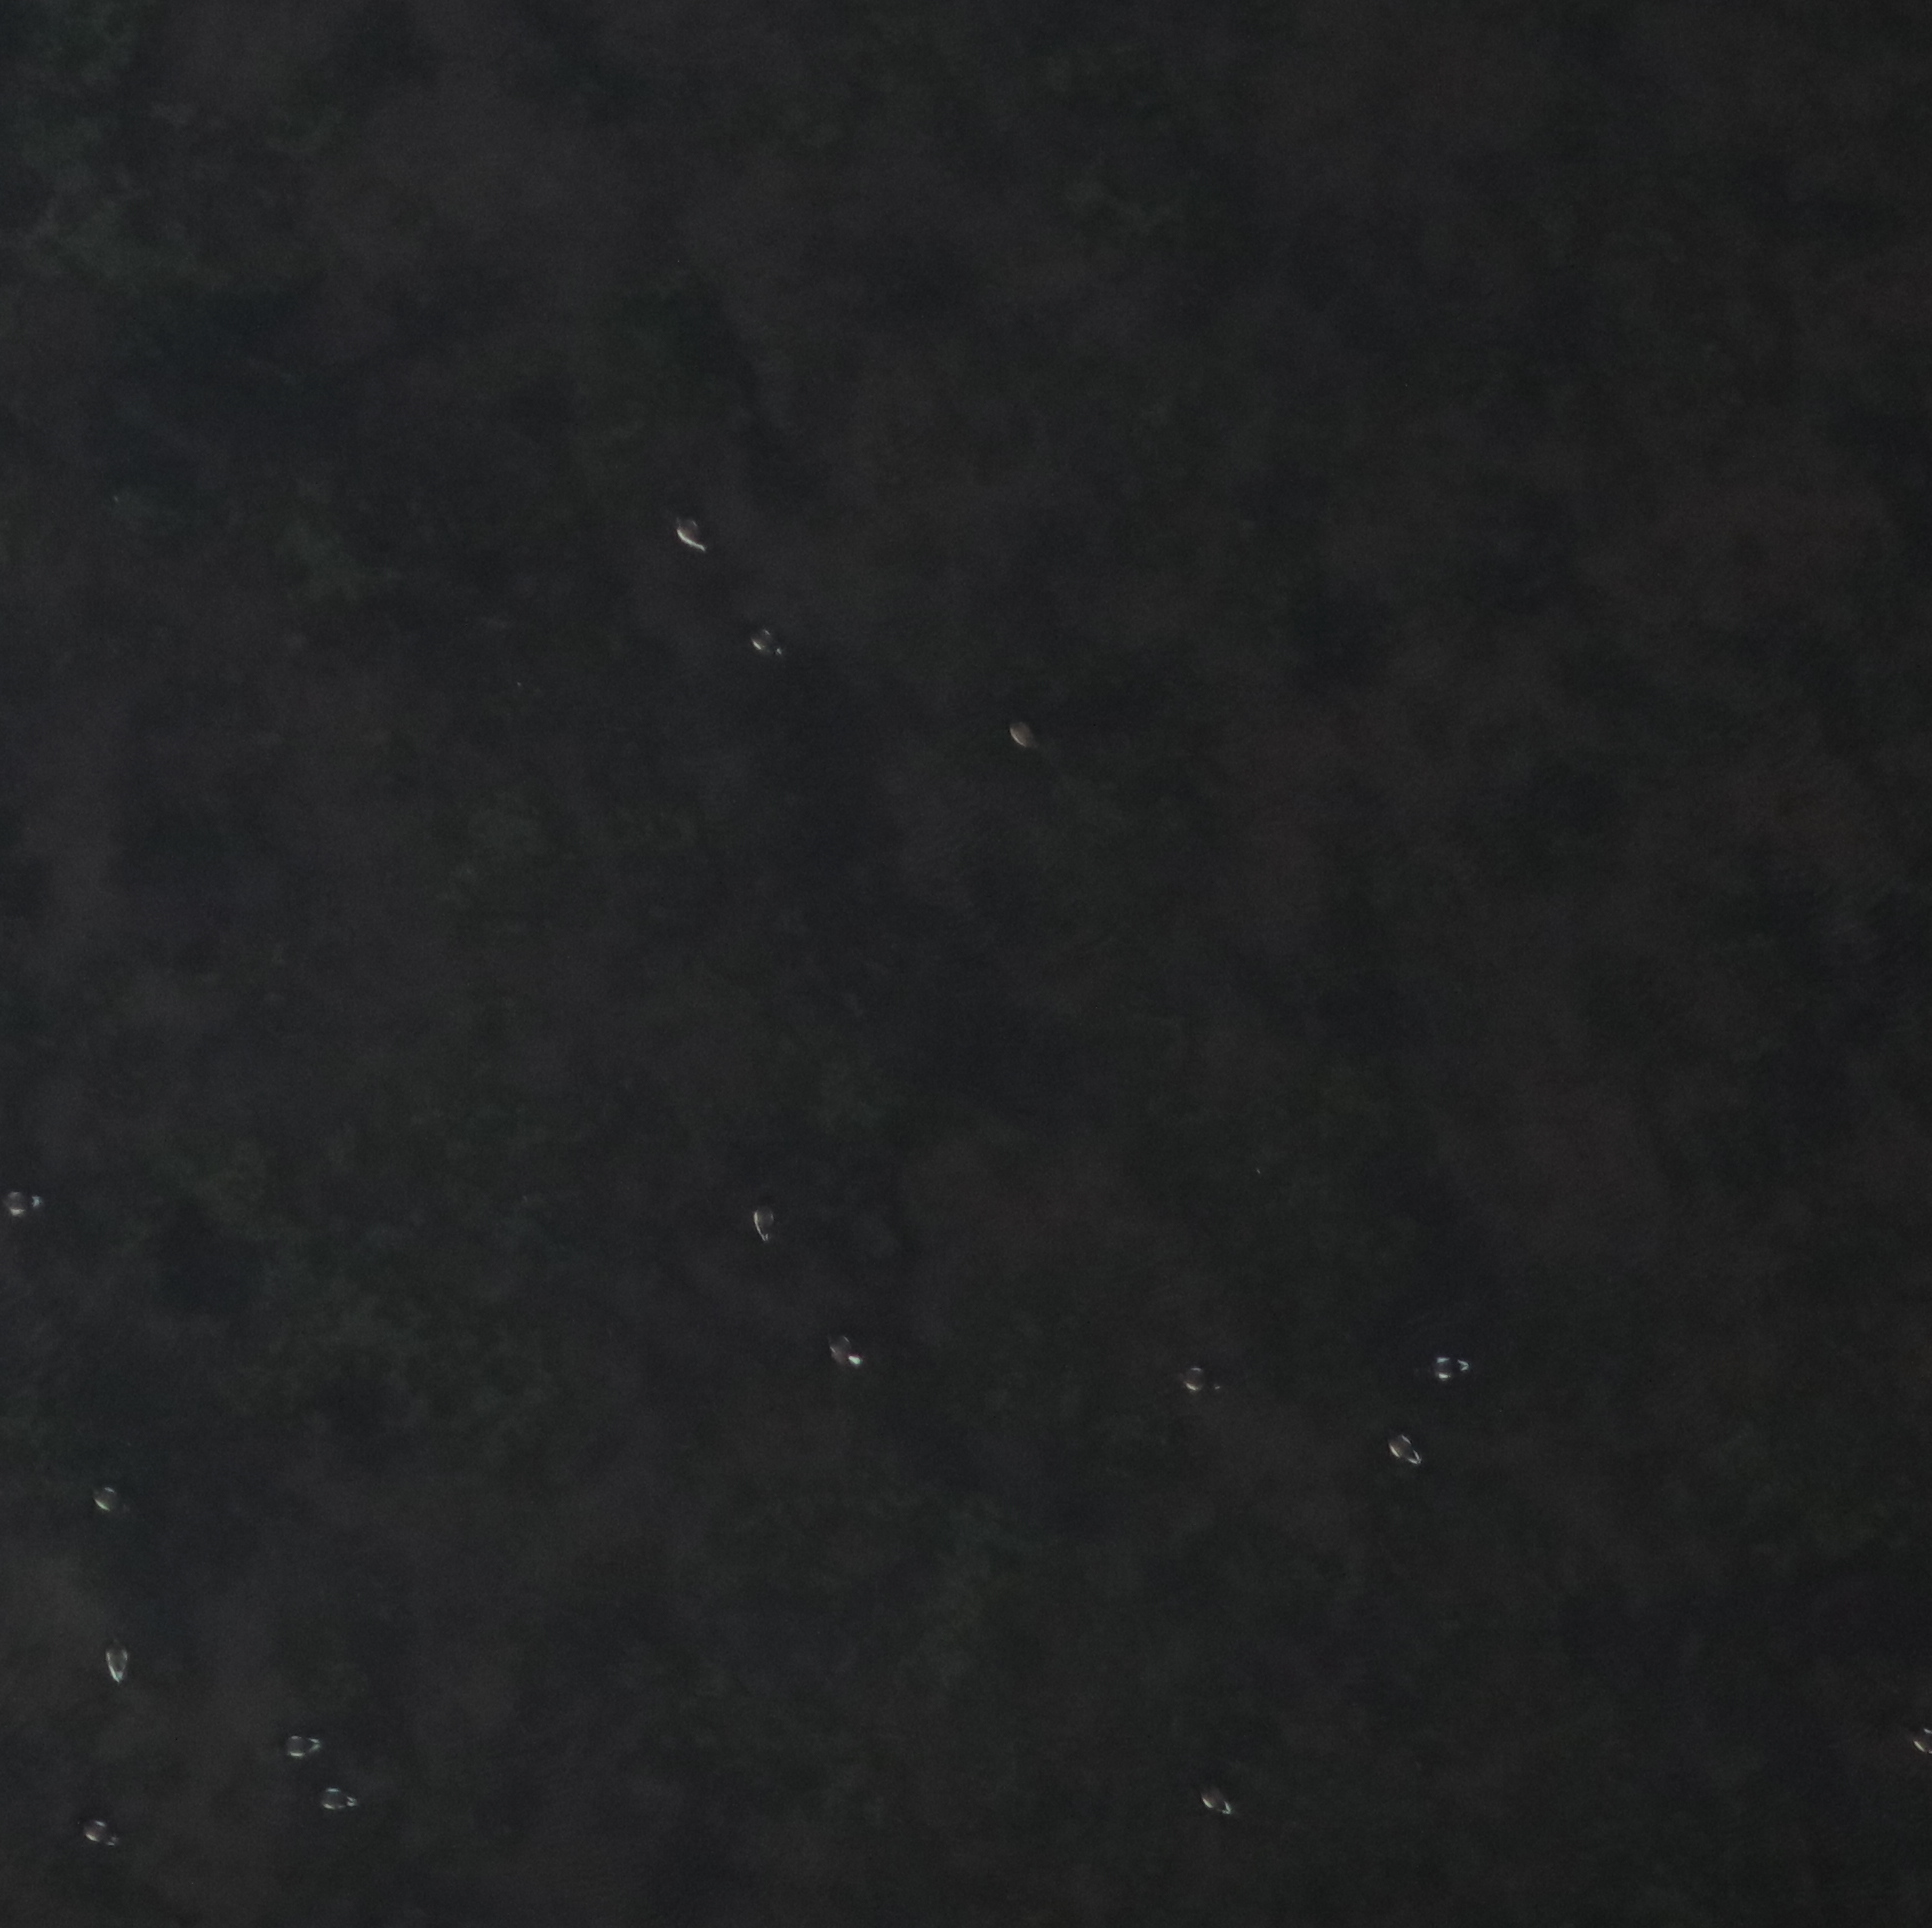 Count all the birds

16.